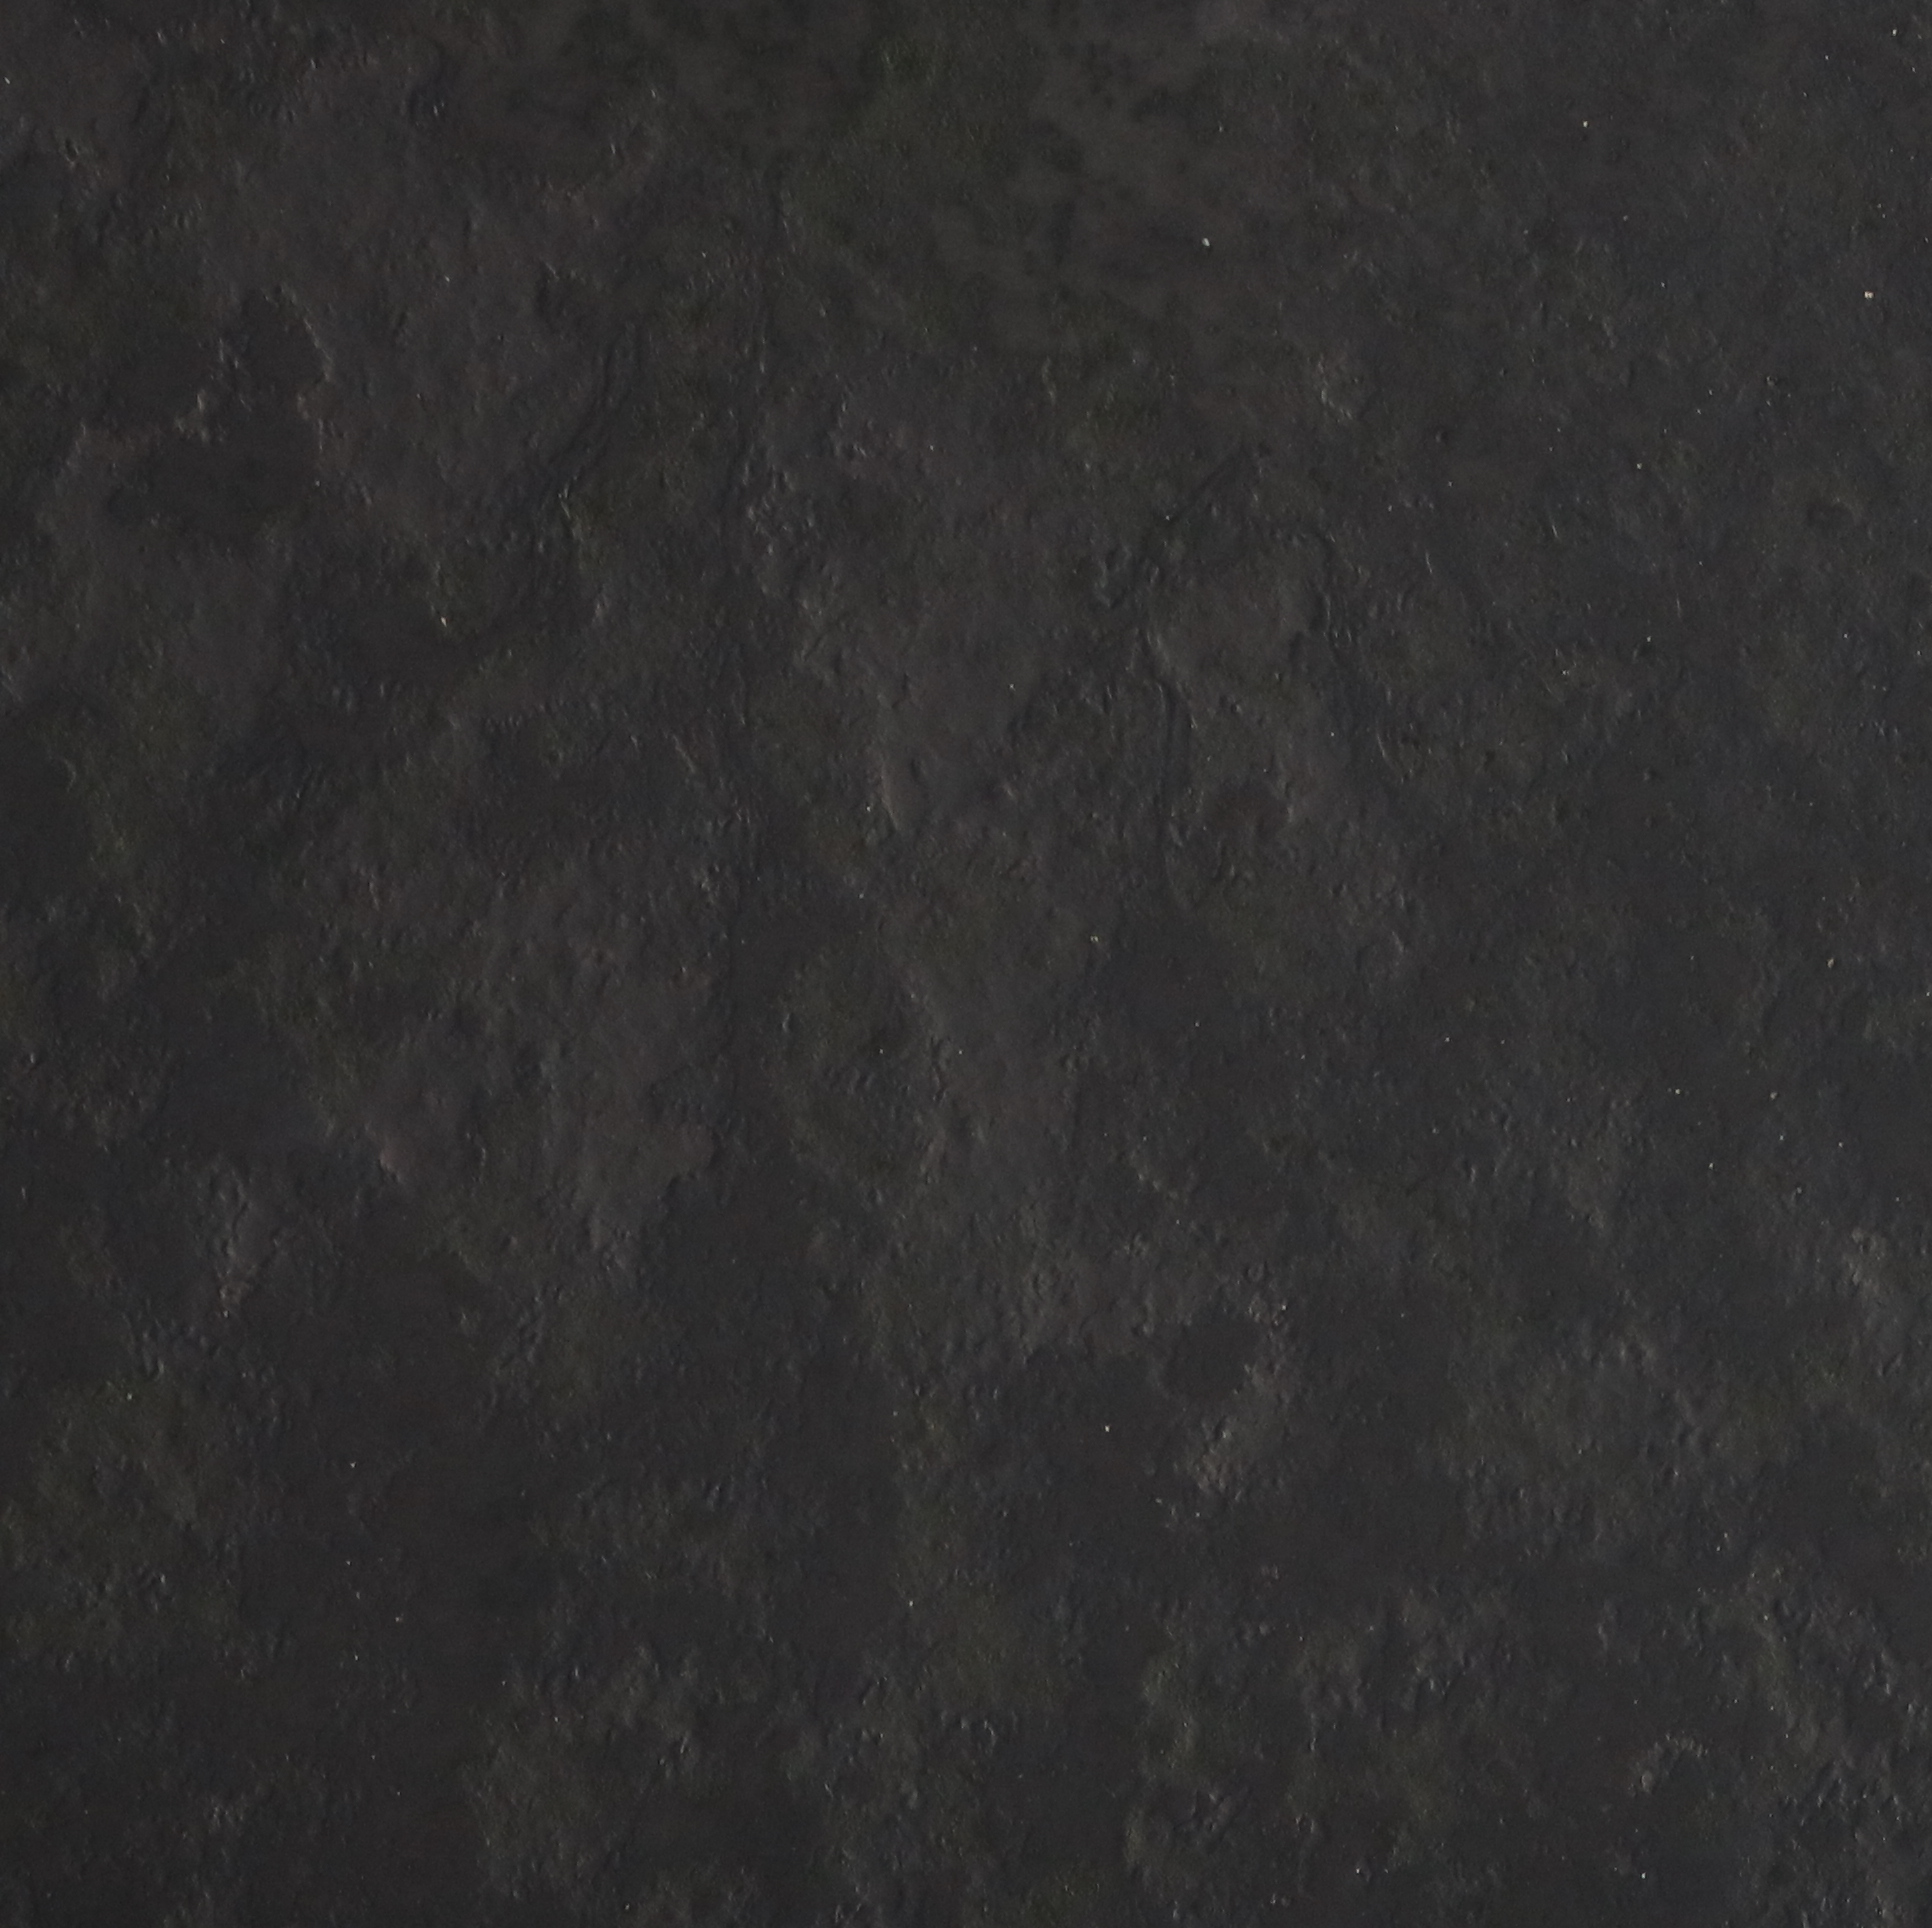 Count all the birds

0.